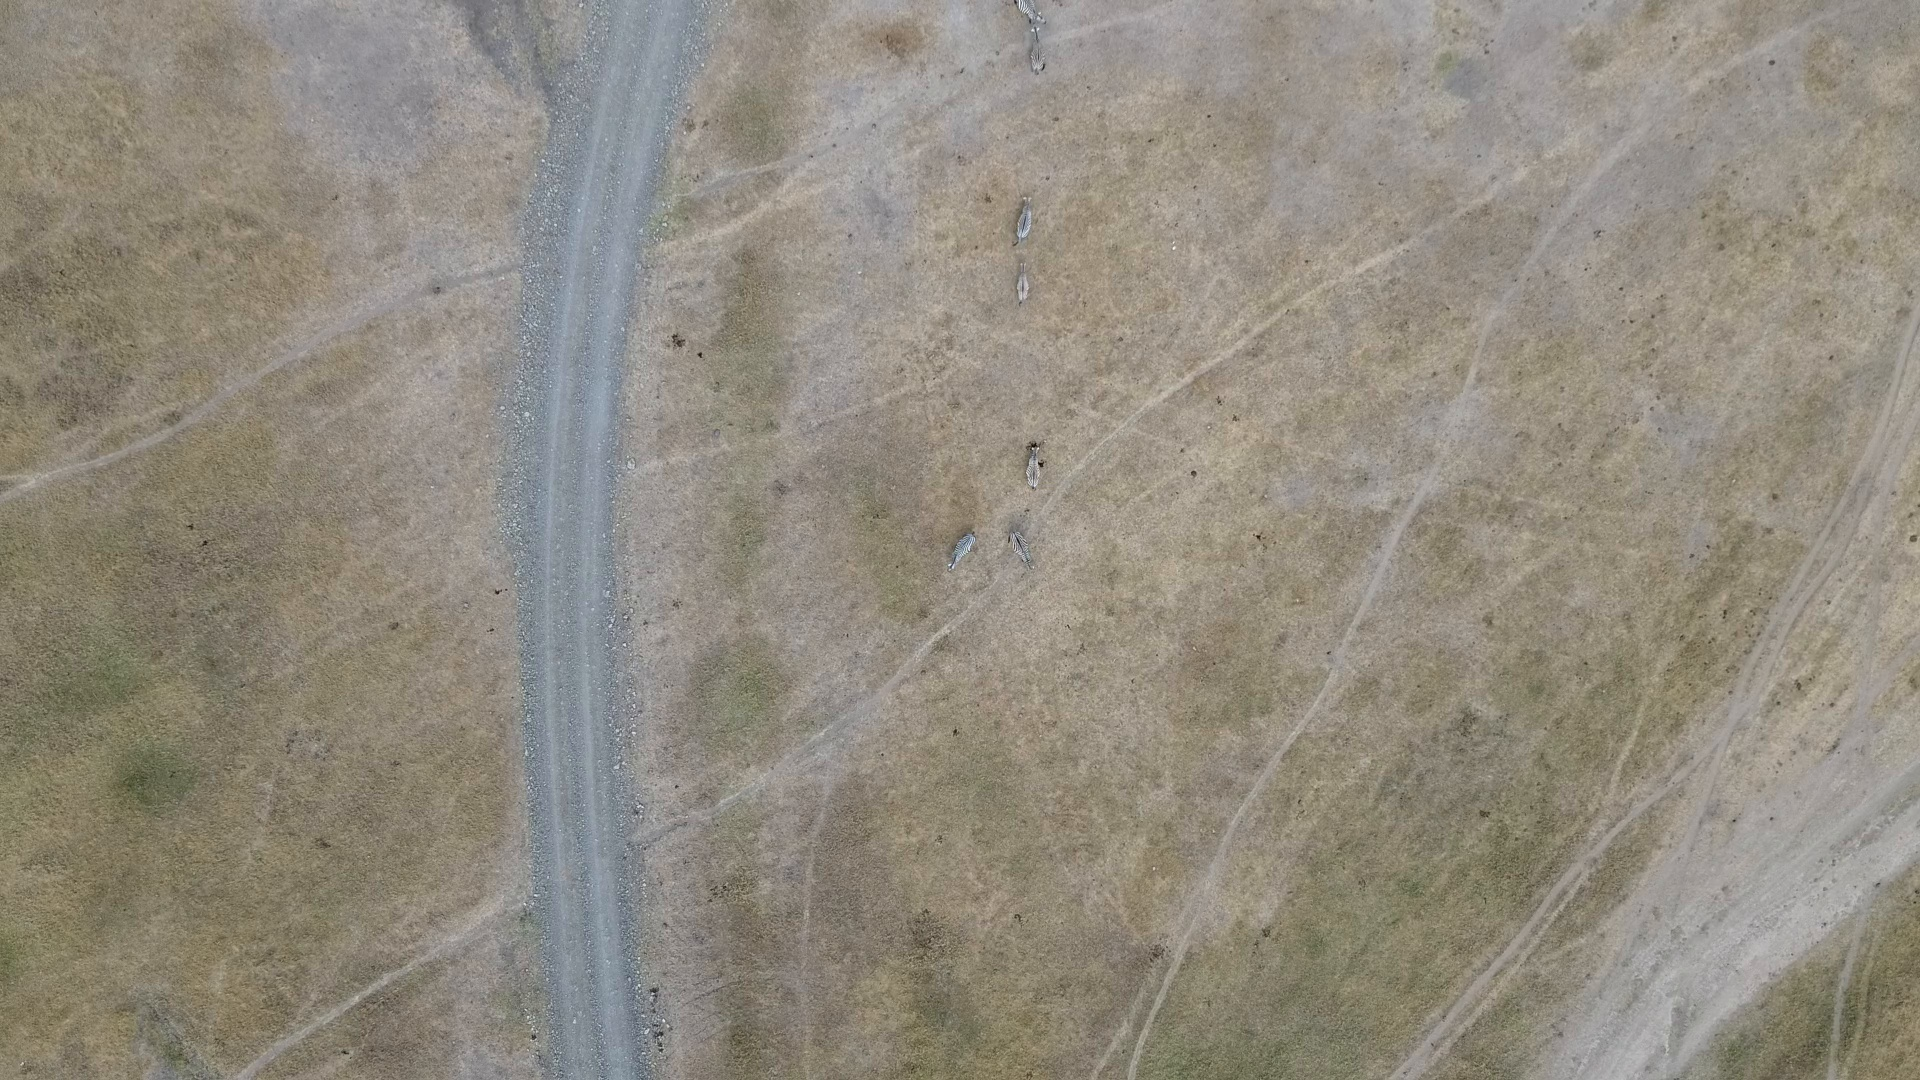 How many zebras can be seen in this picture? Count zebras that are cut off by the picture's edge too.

6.